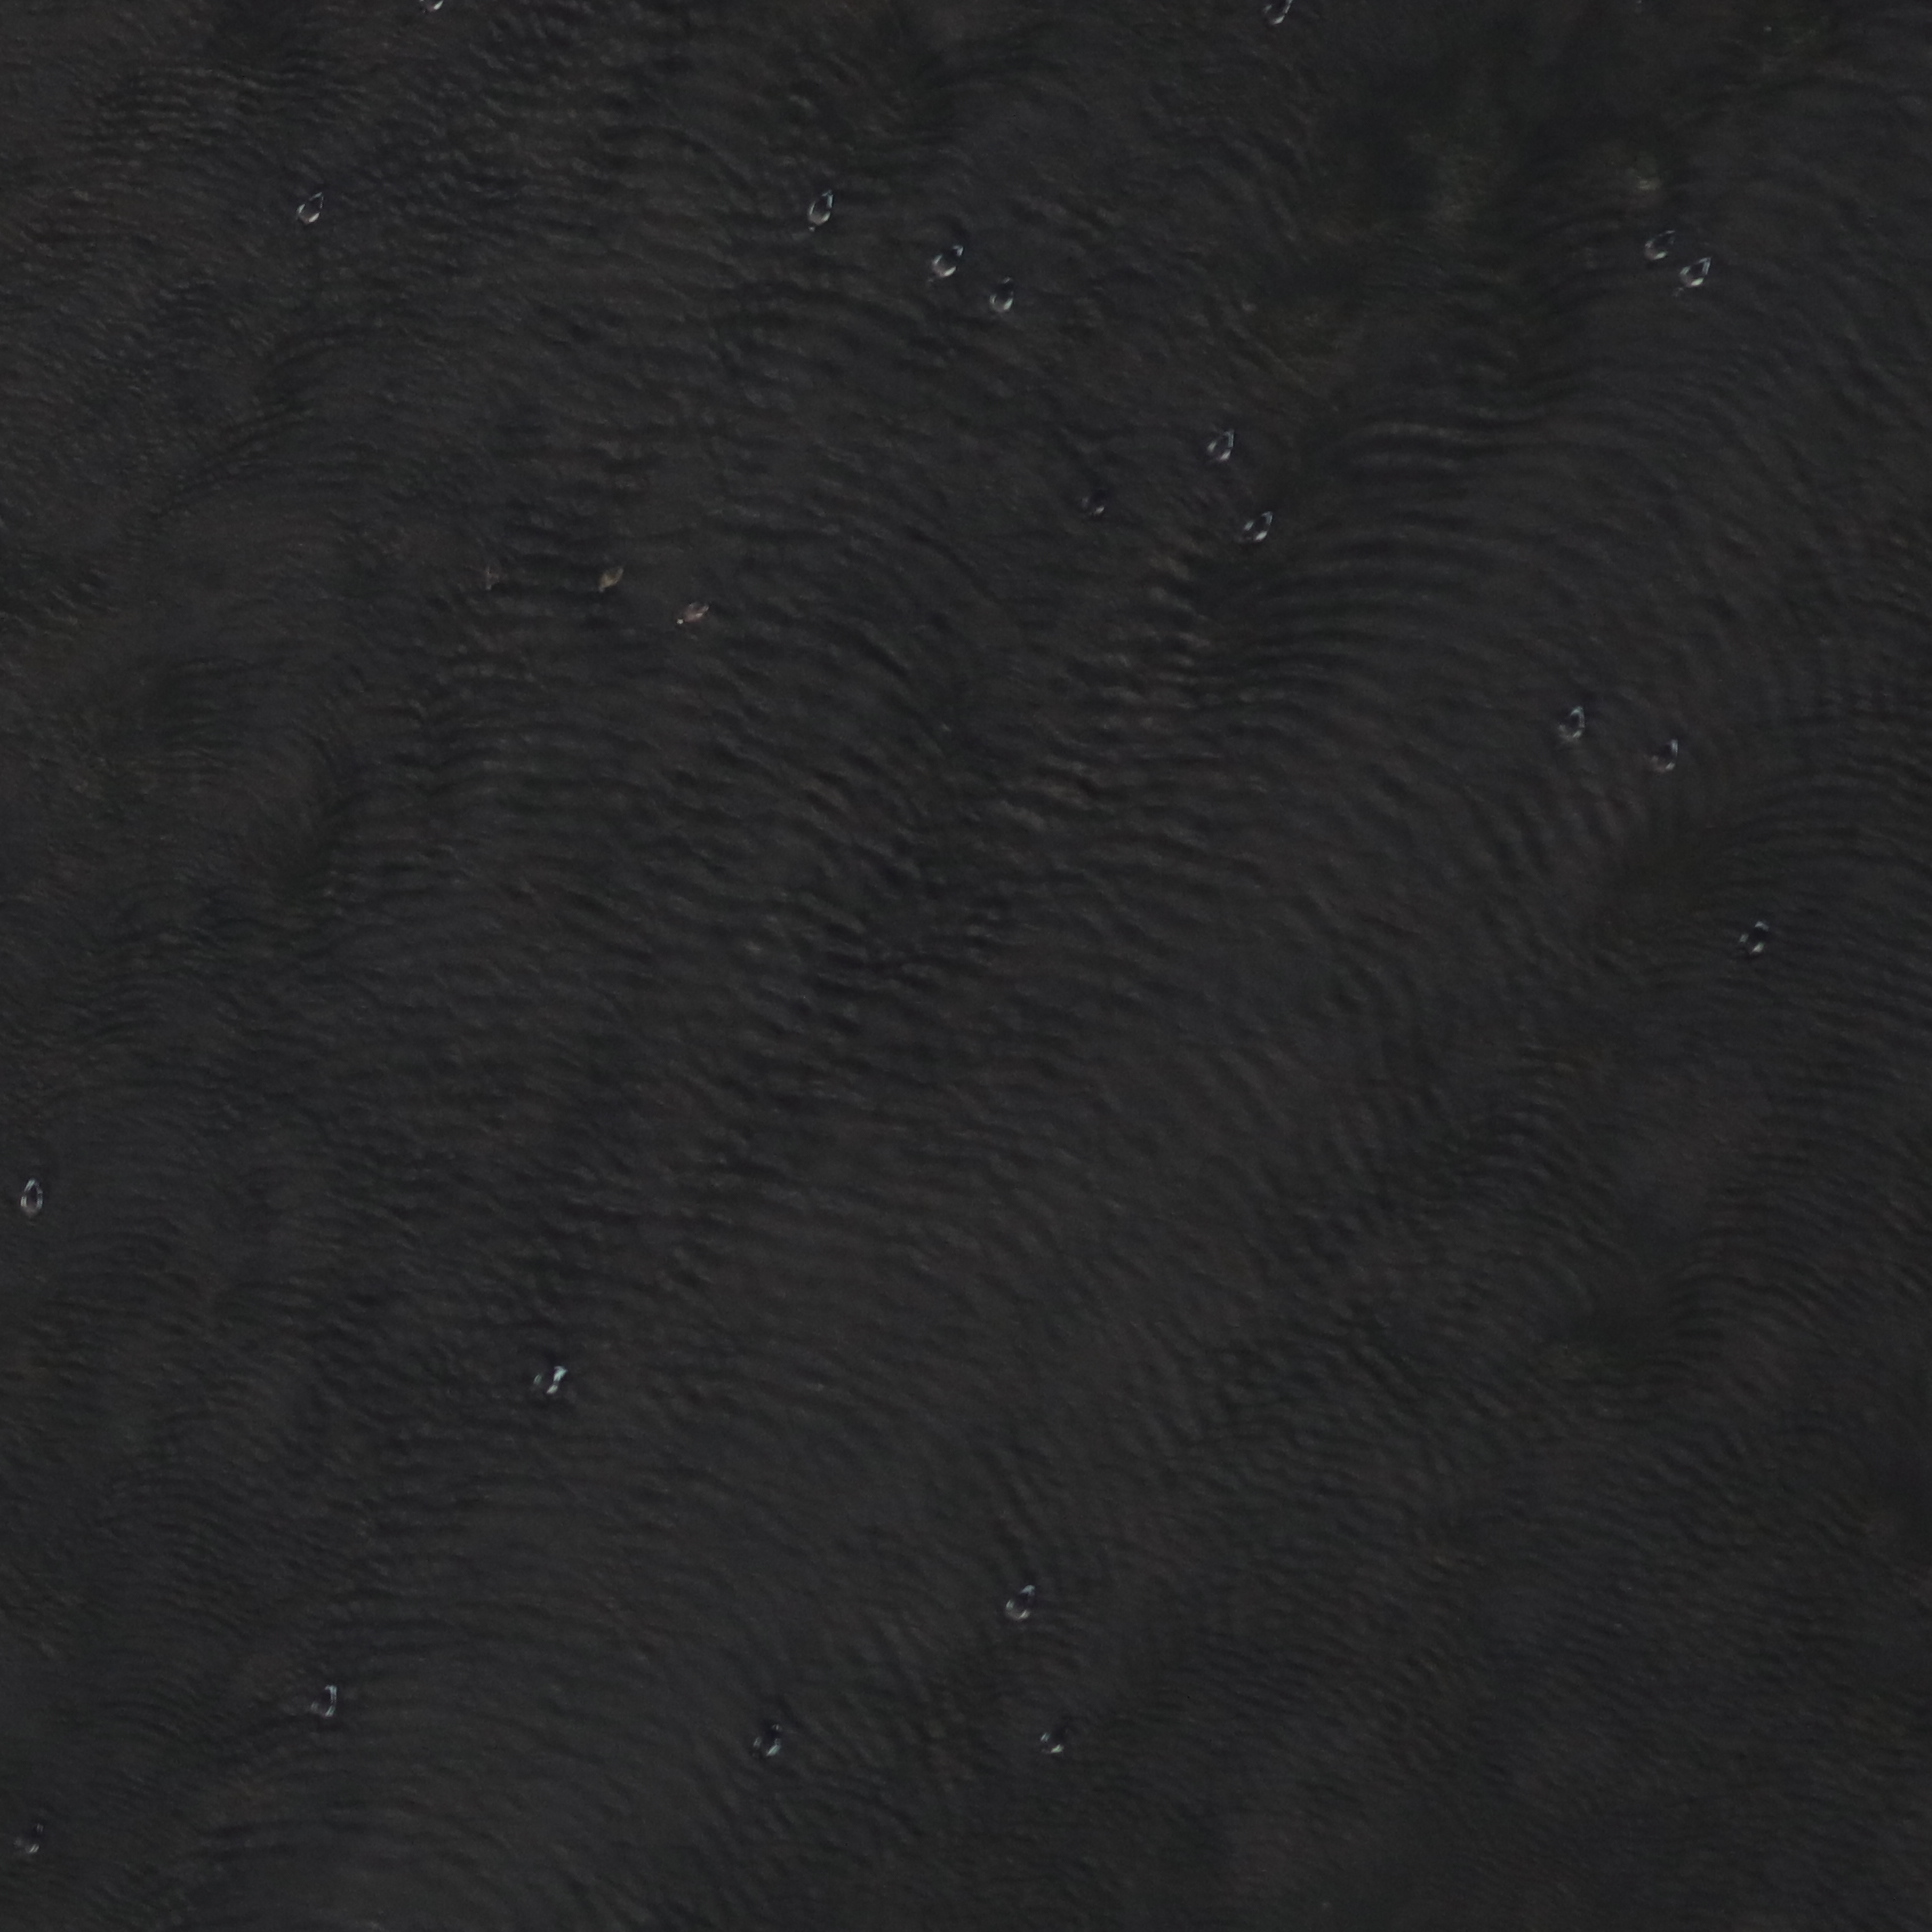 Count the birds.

20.